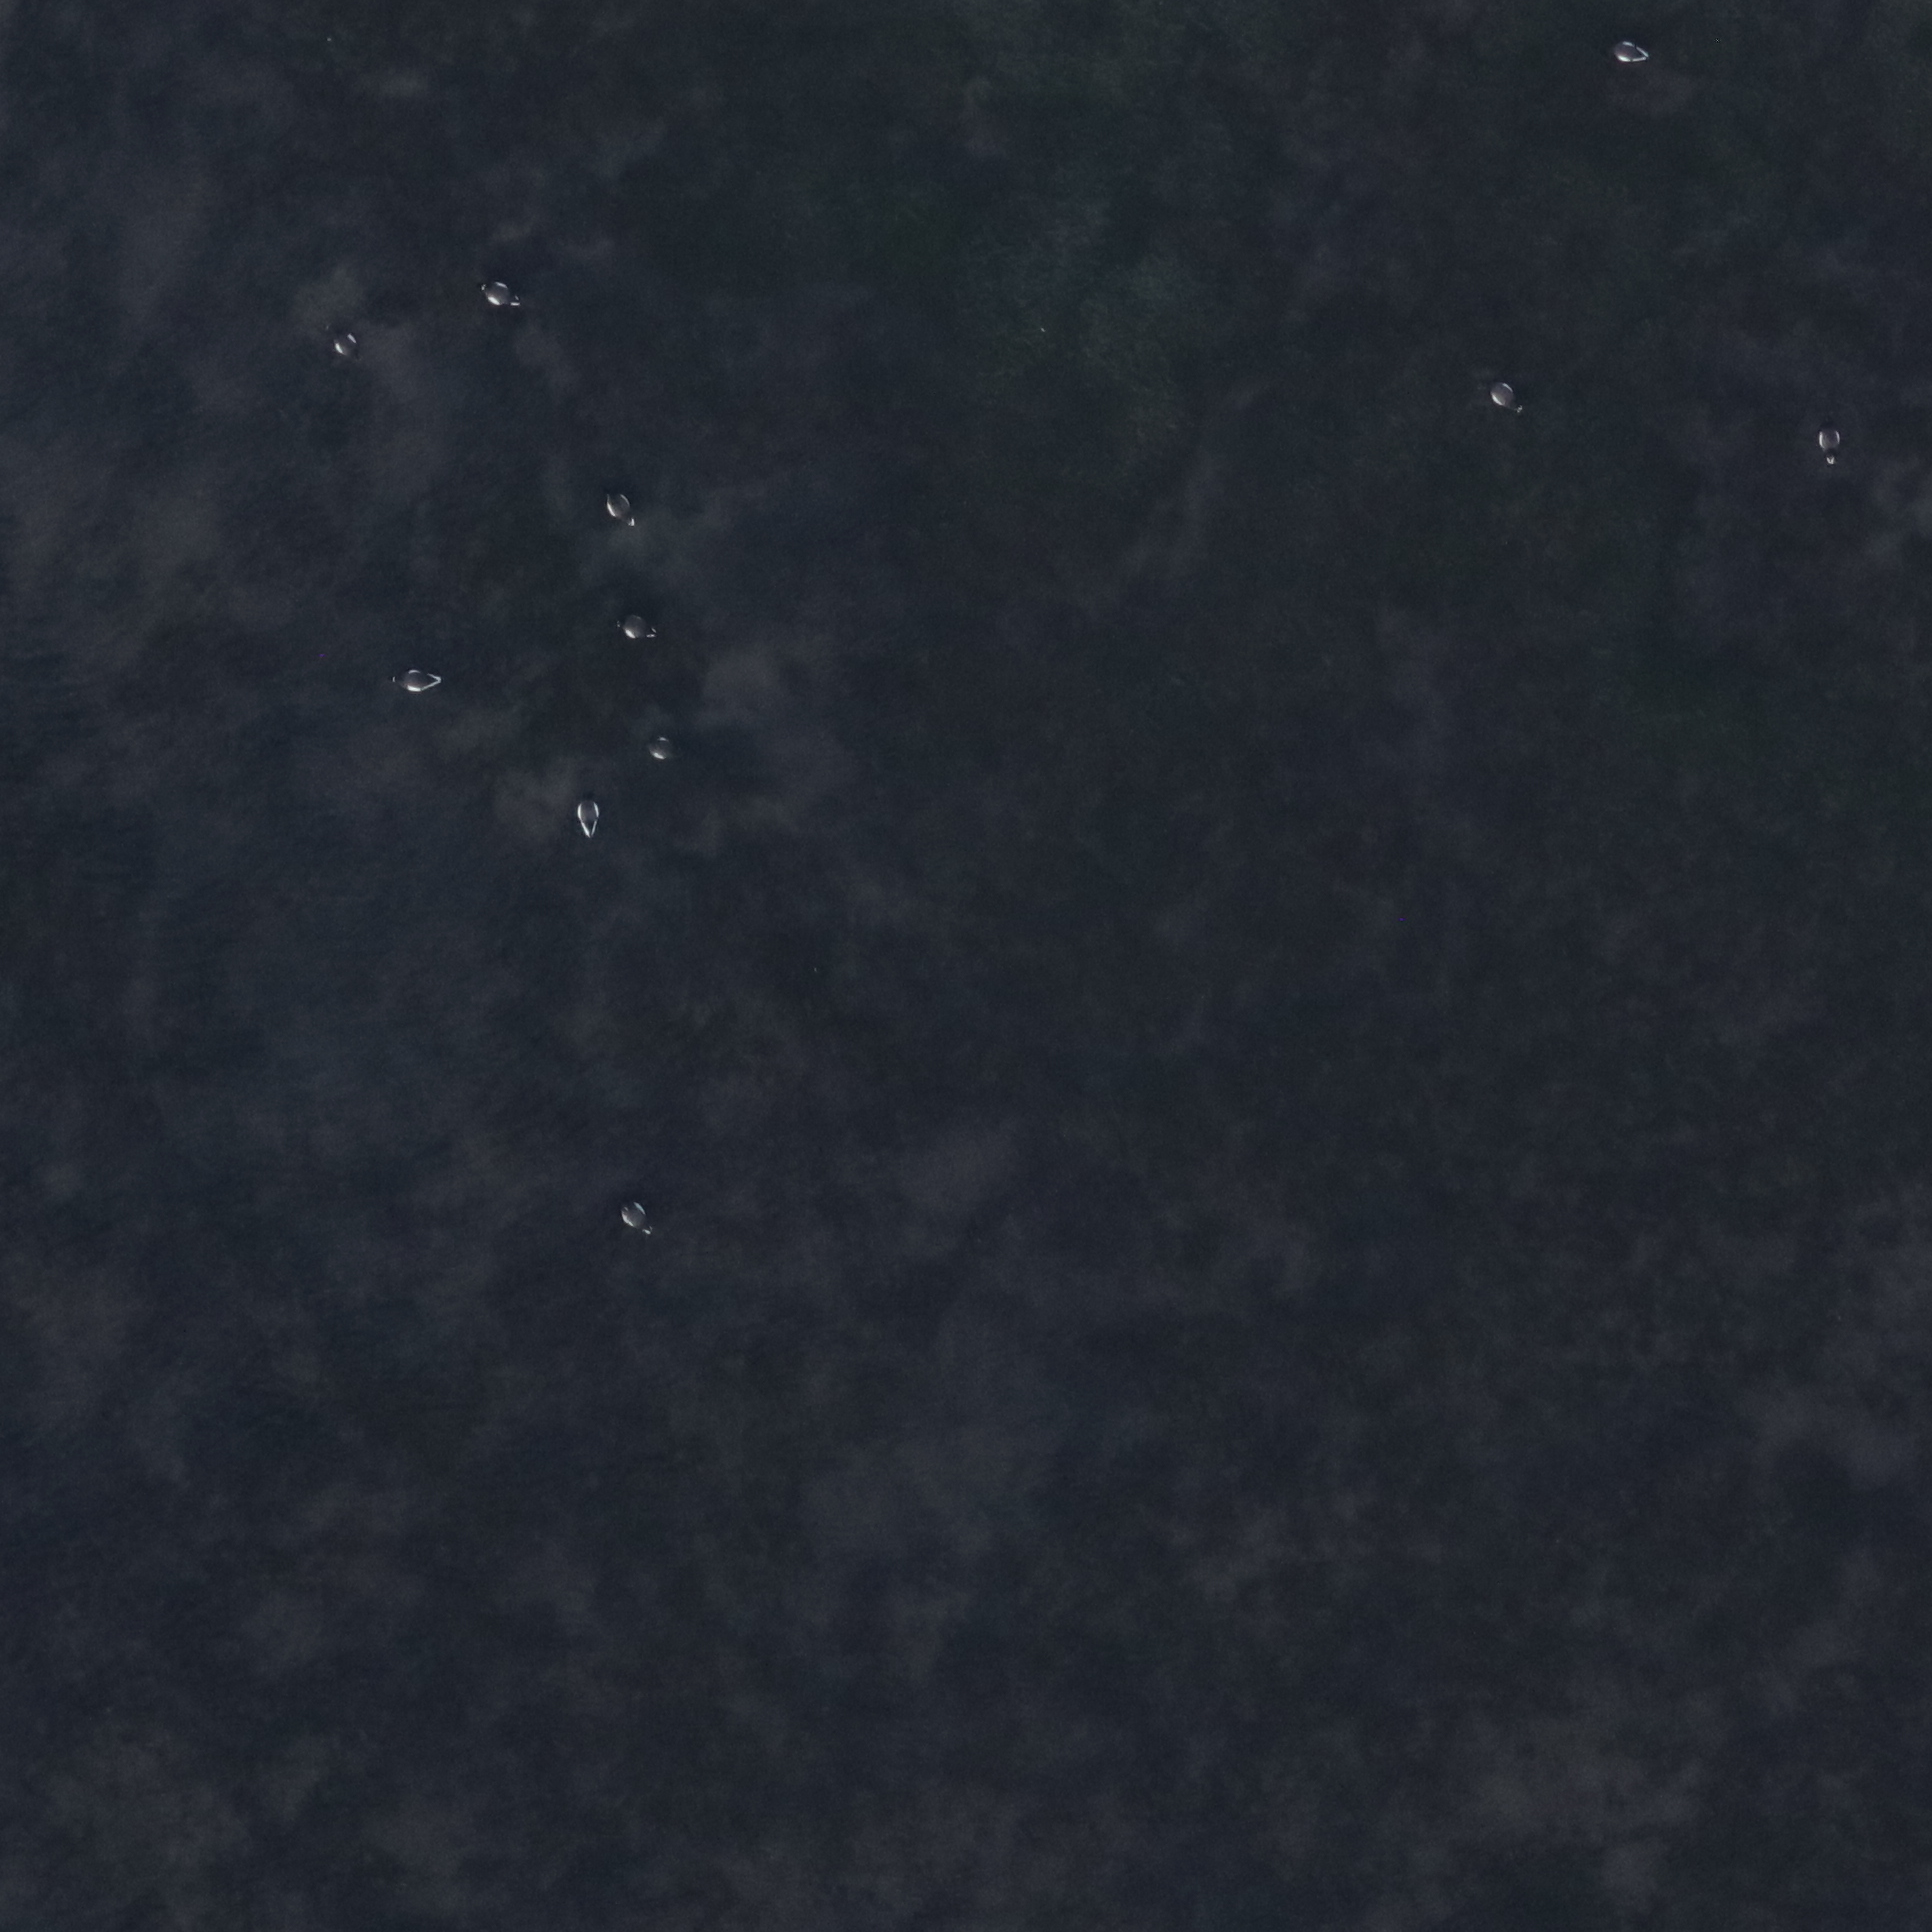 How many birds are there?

11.